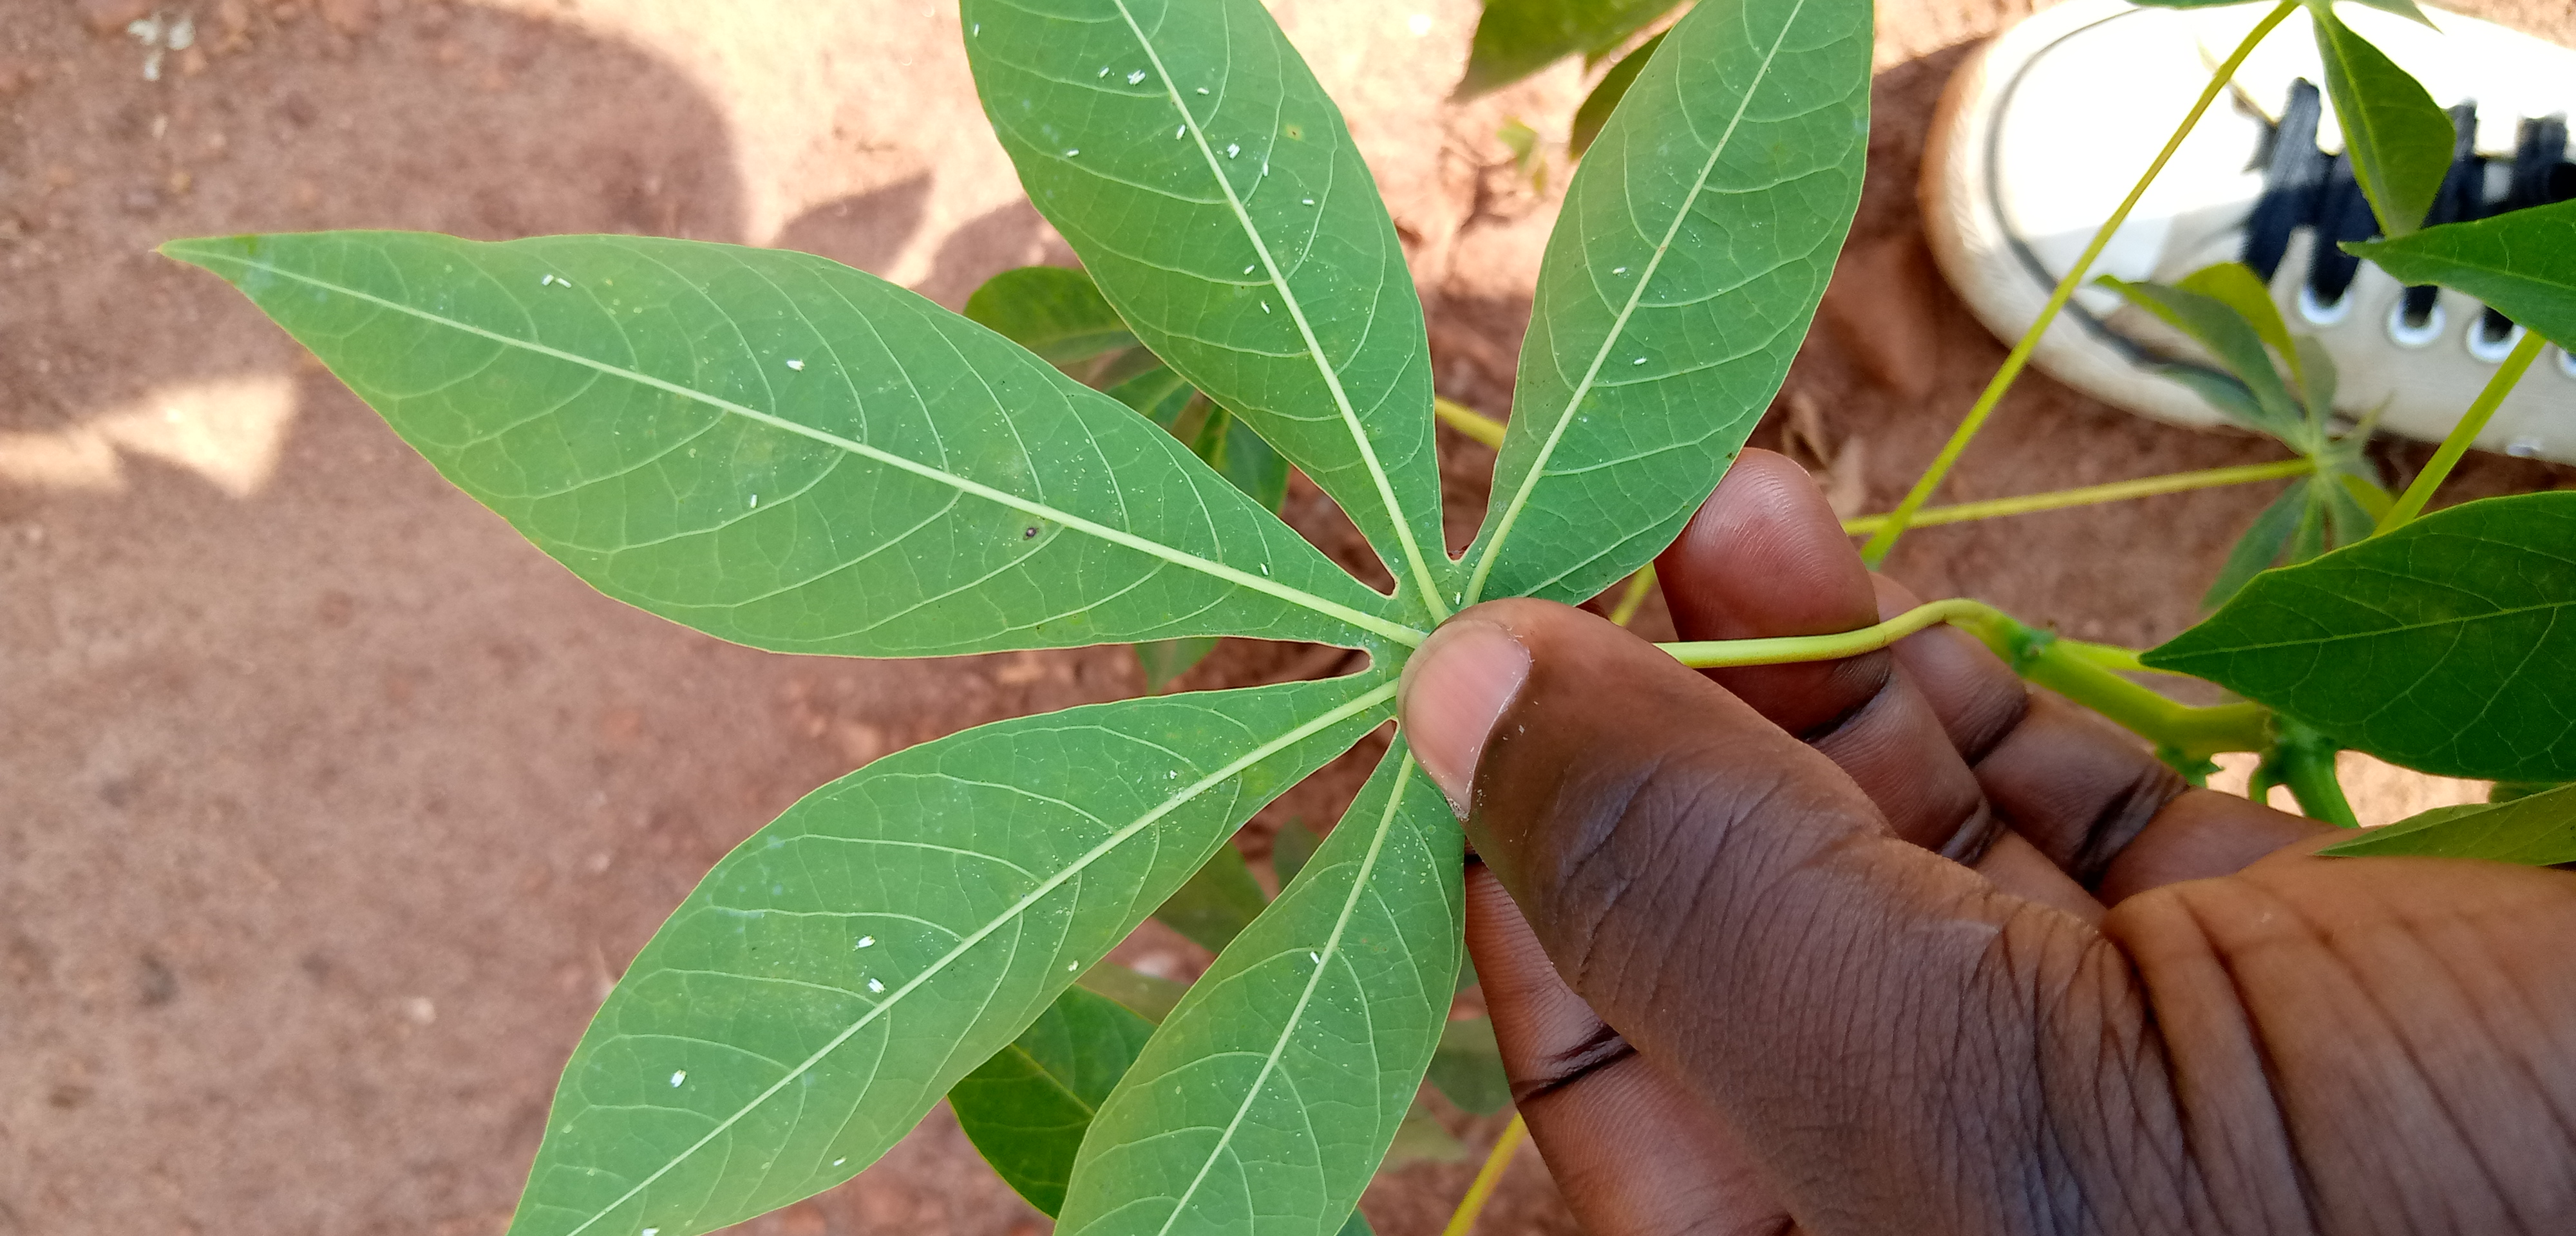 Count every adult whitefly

27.